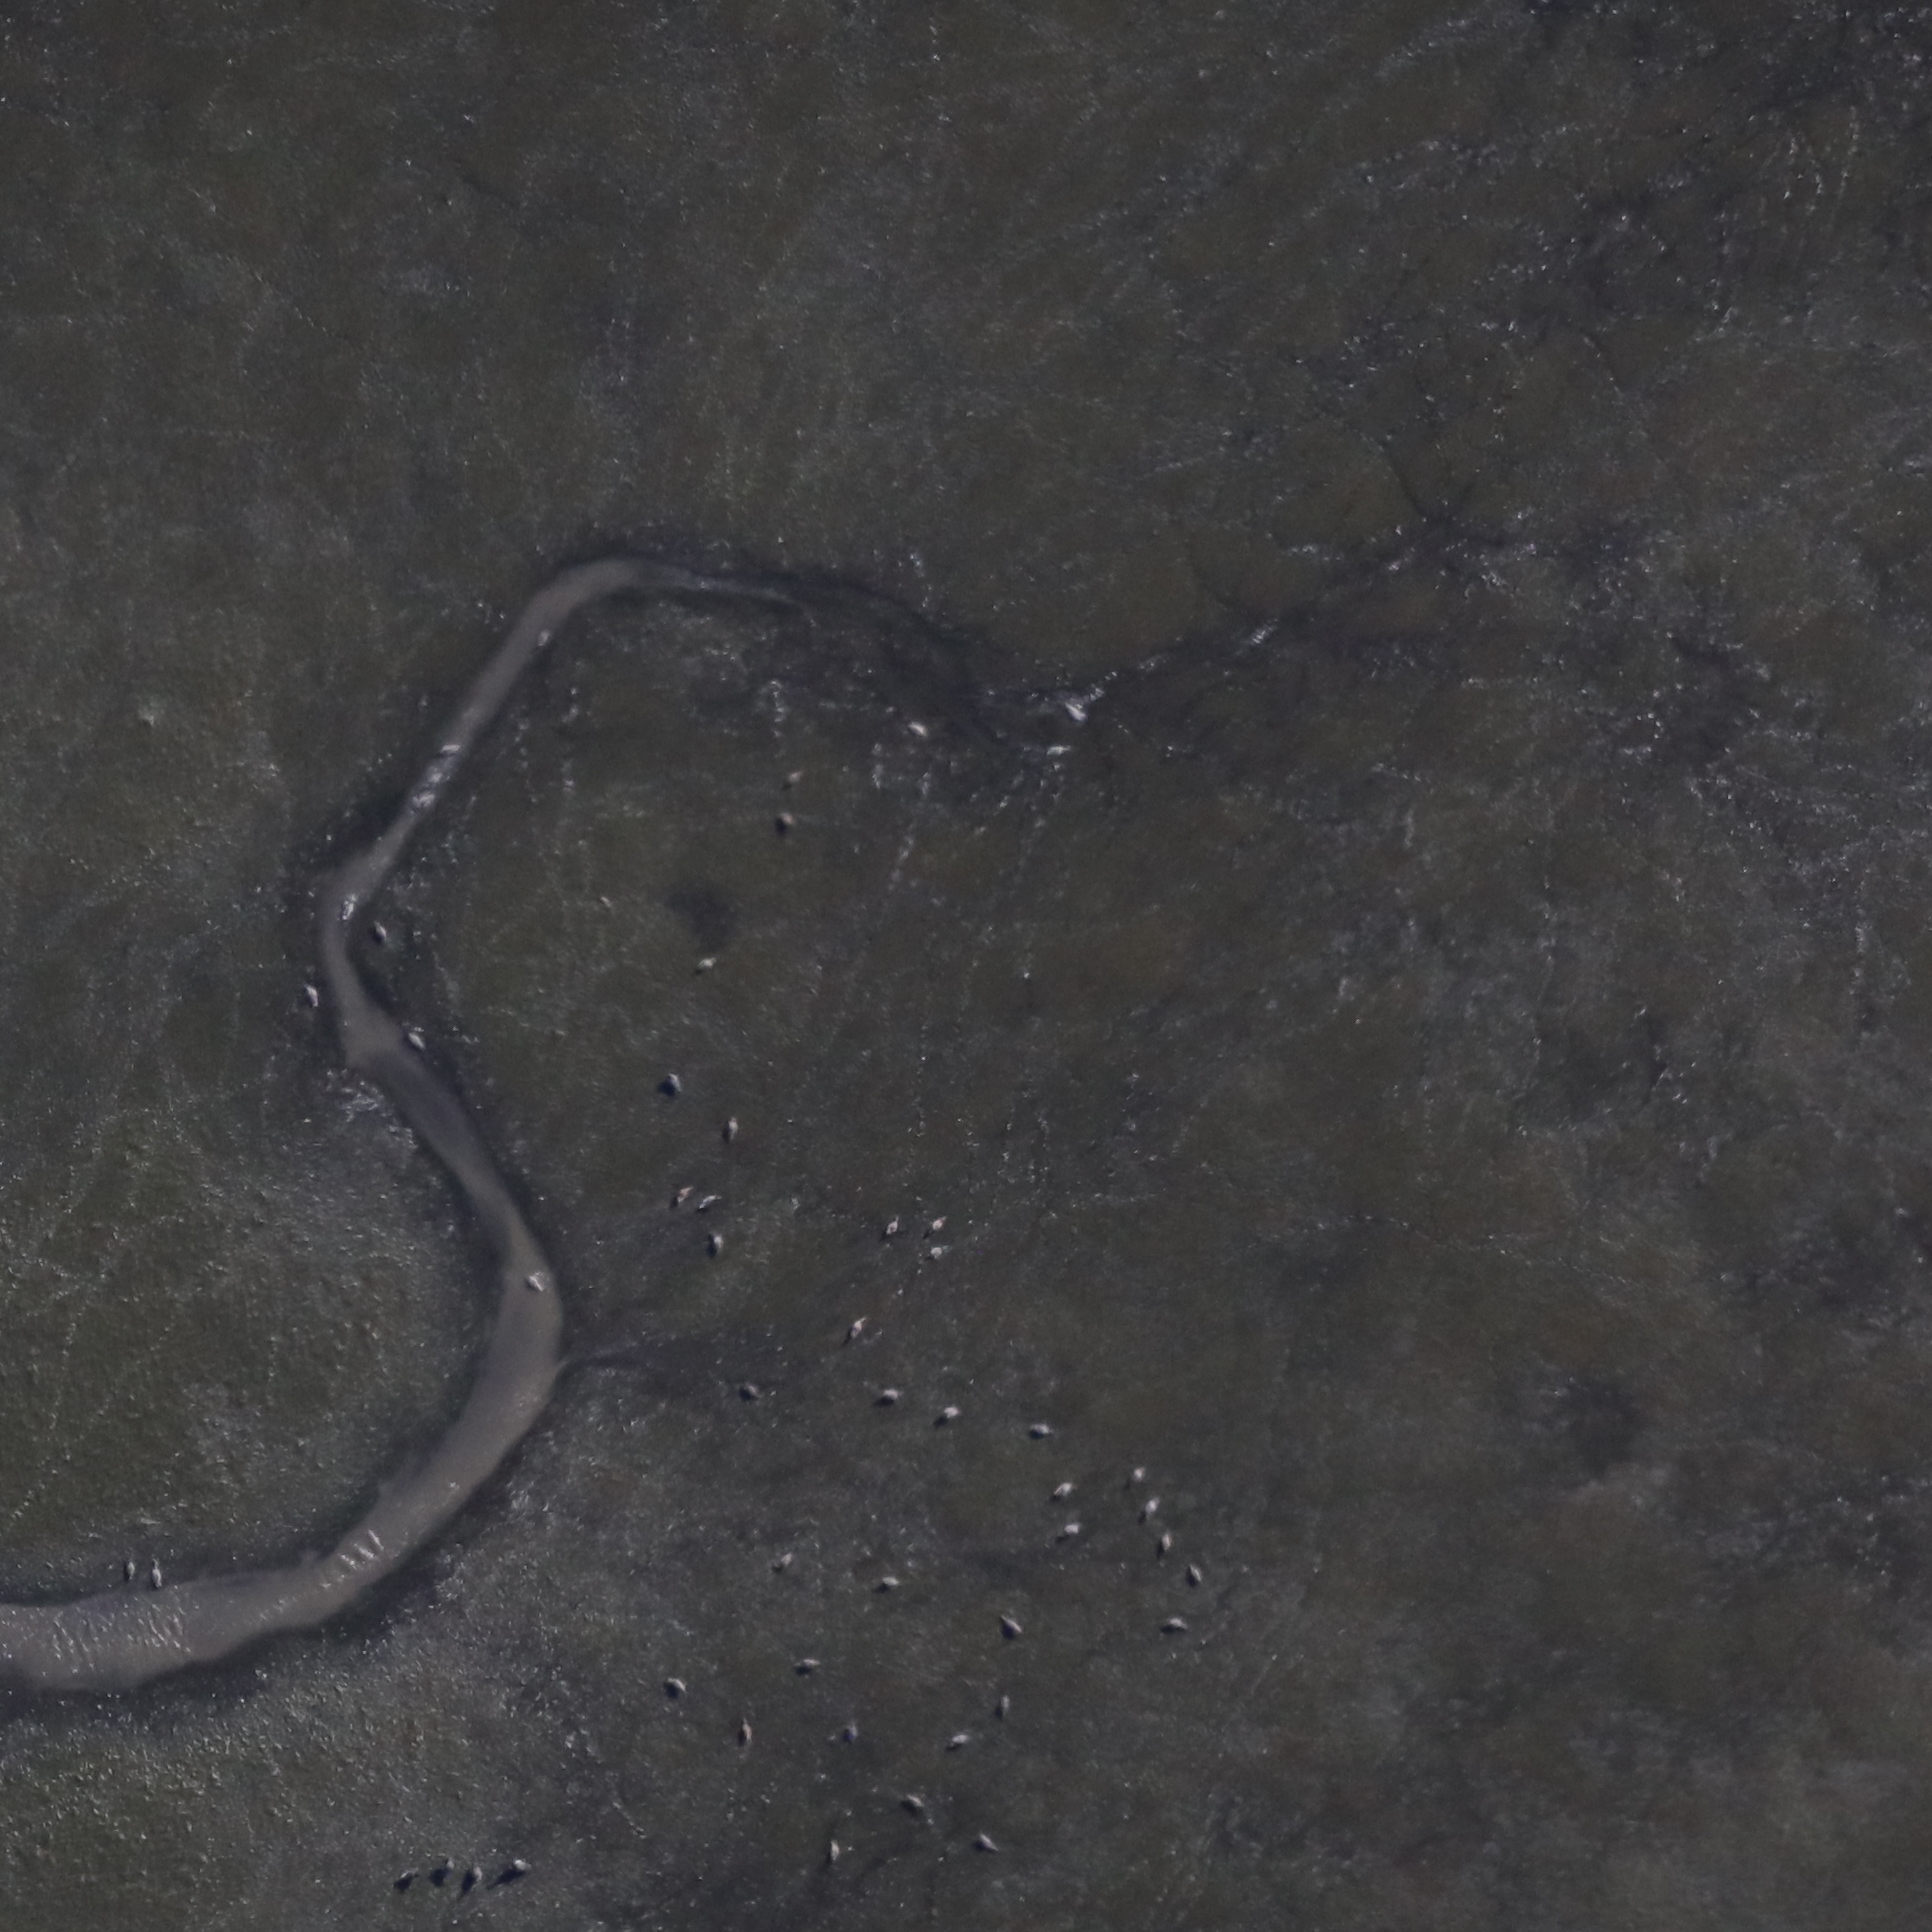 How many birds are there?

53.